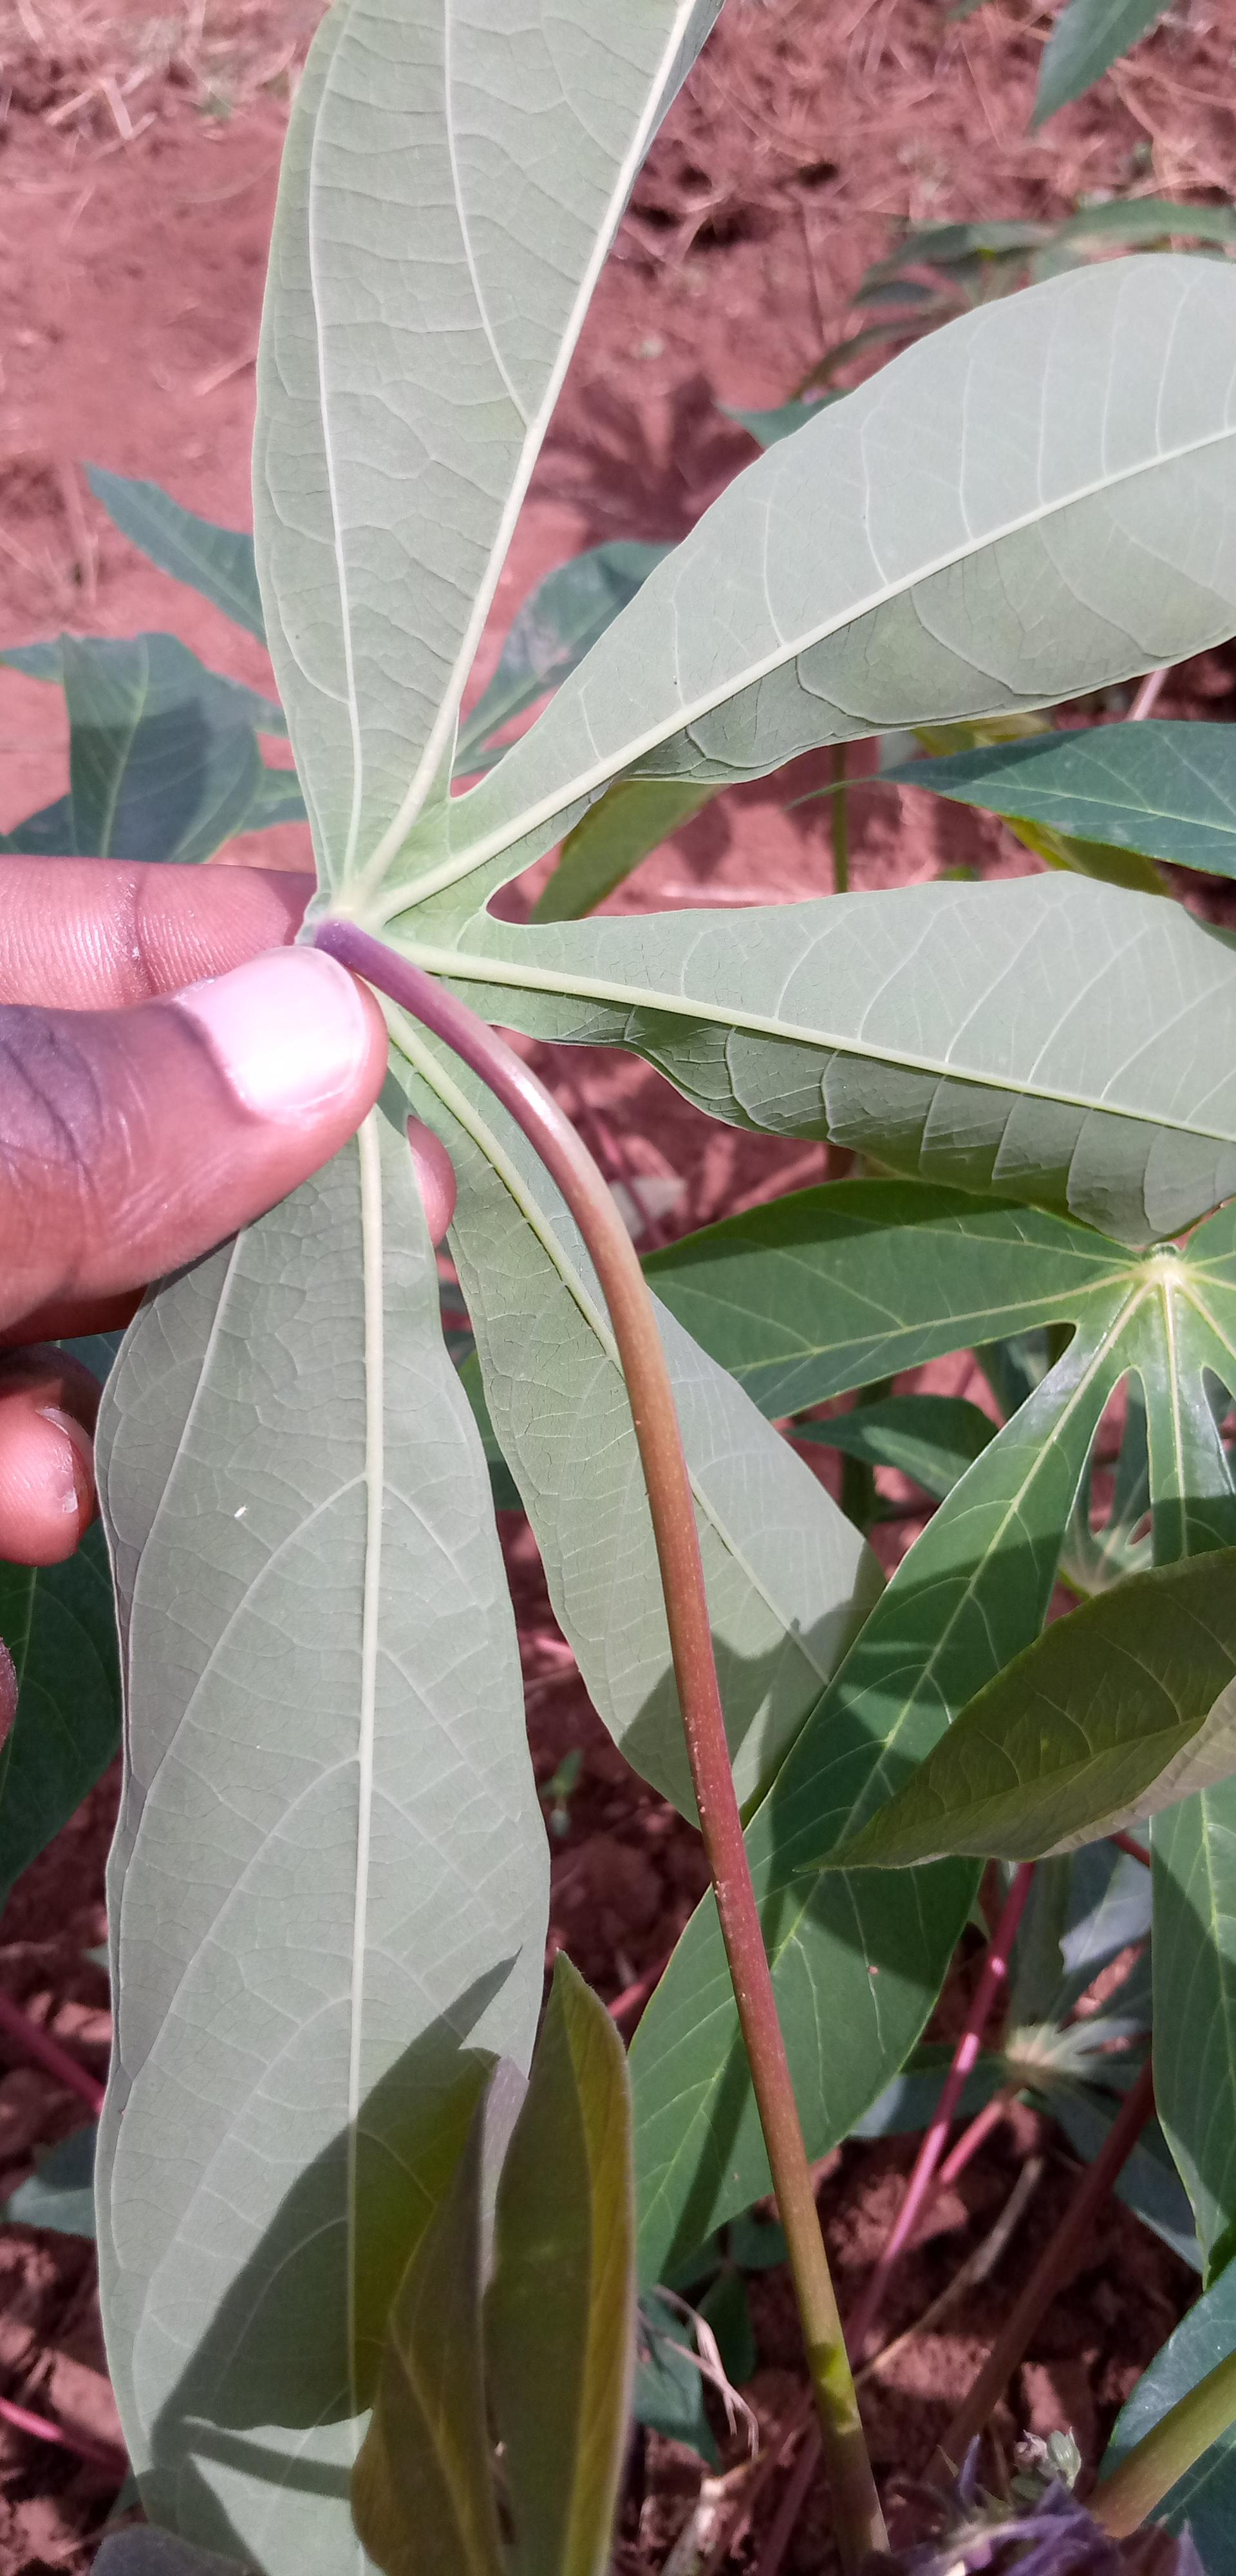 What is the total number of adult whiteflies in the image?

1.